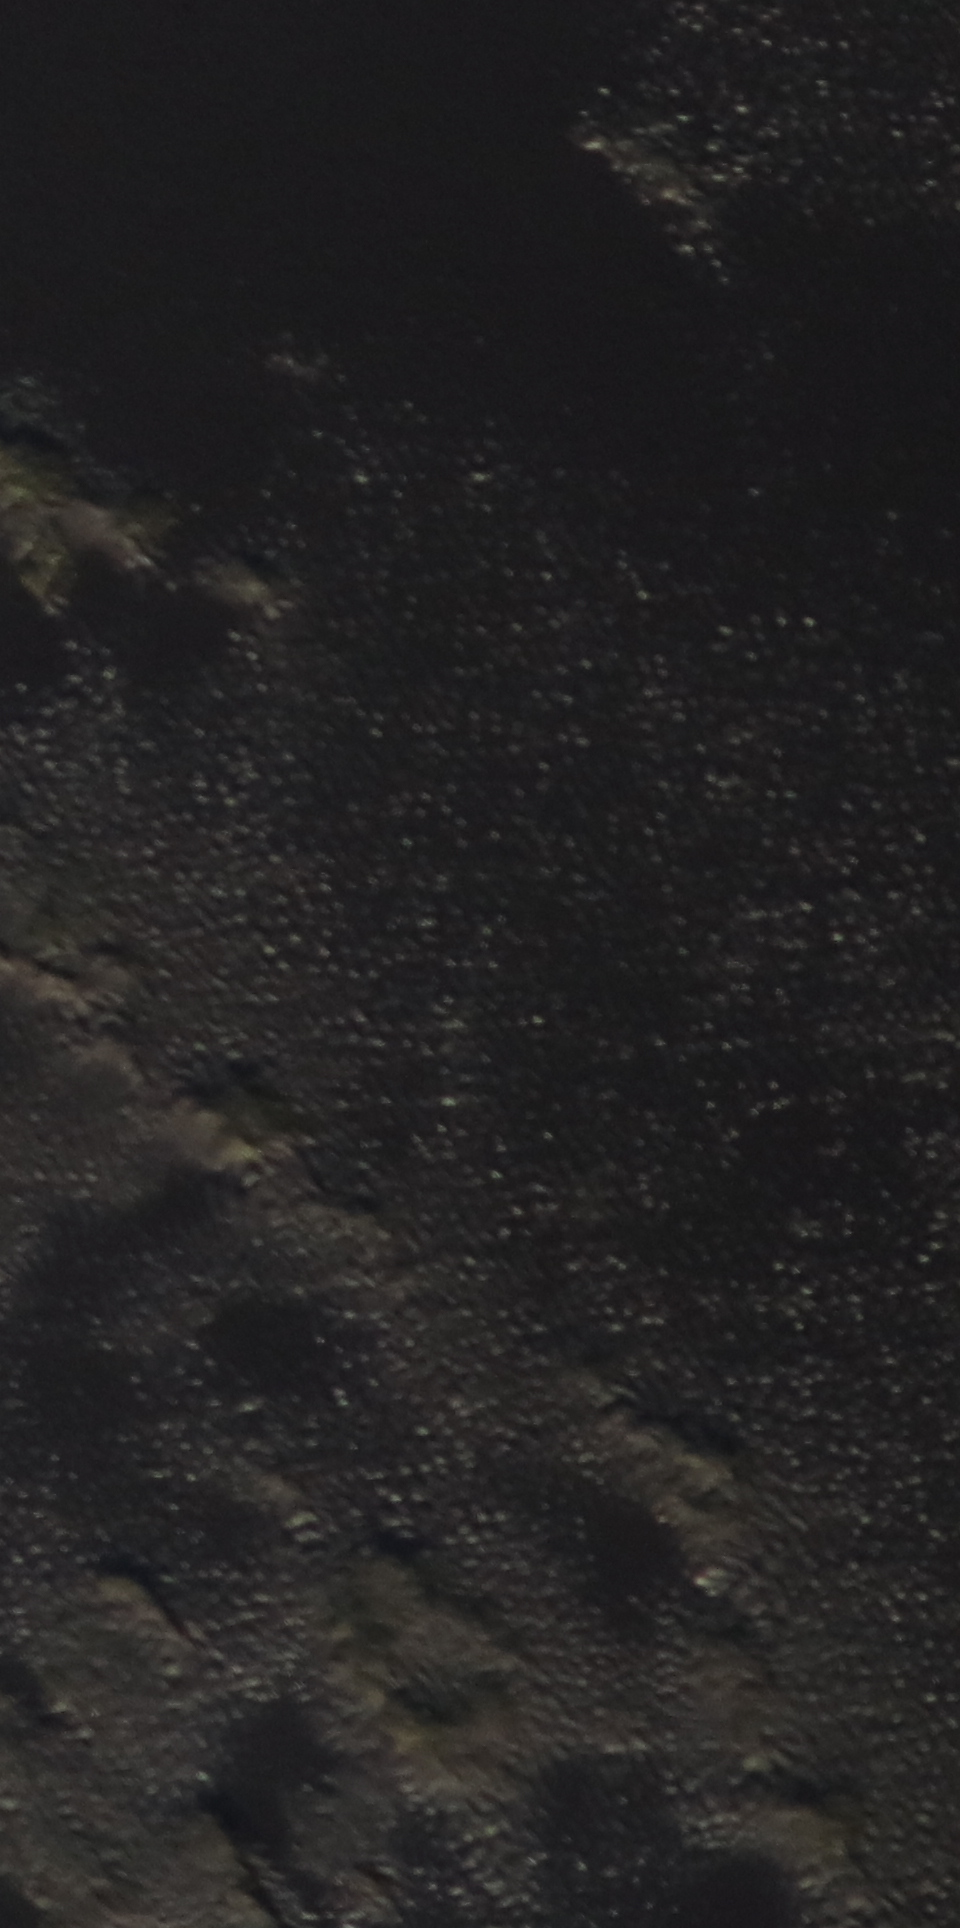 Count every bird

0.